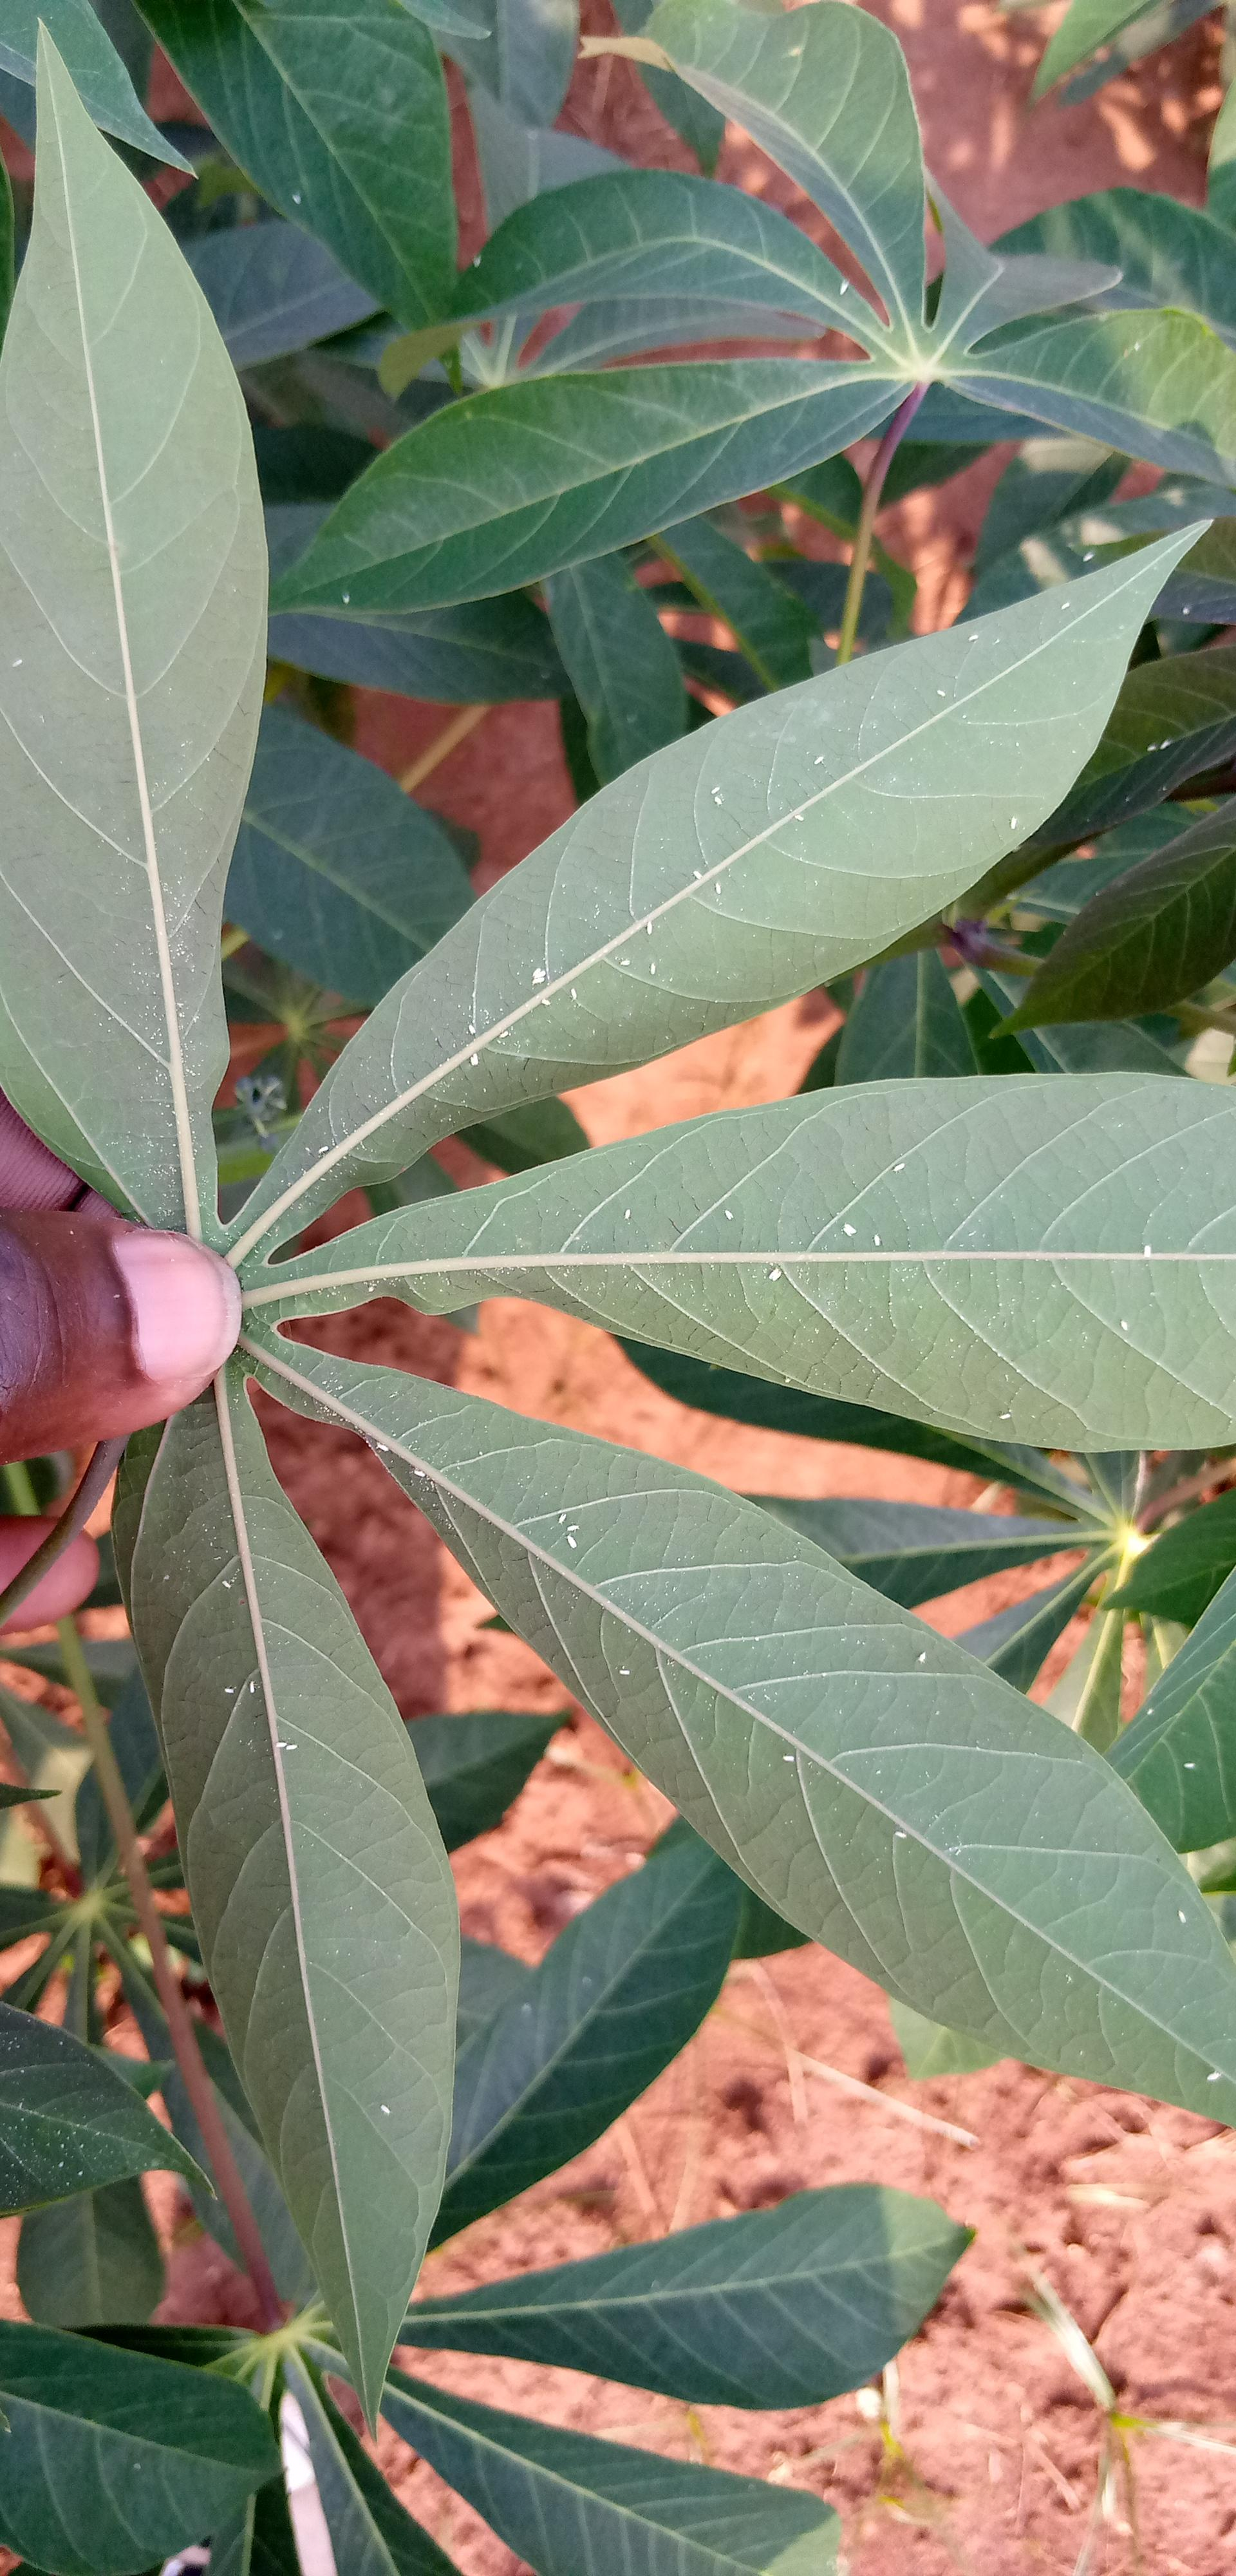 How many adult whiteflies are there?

57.